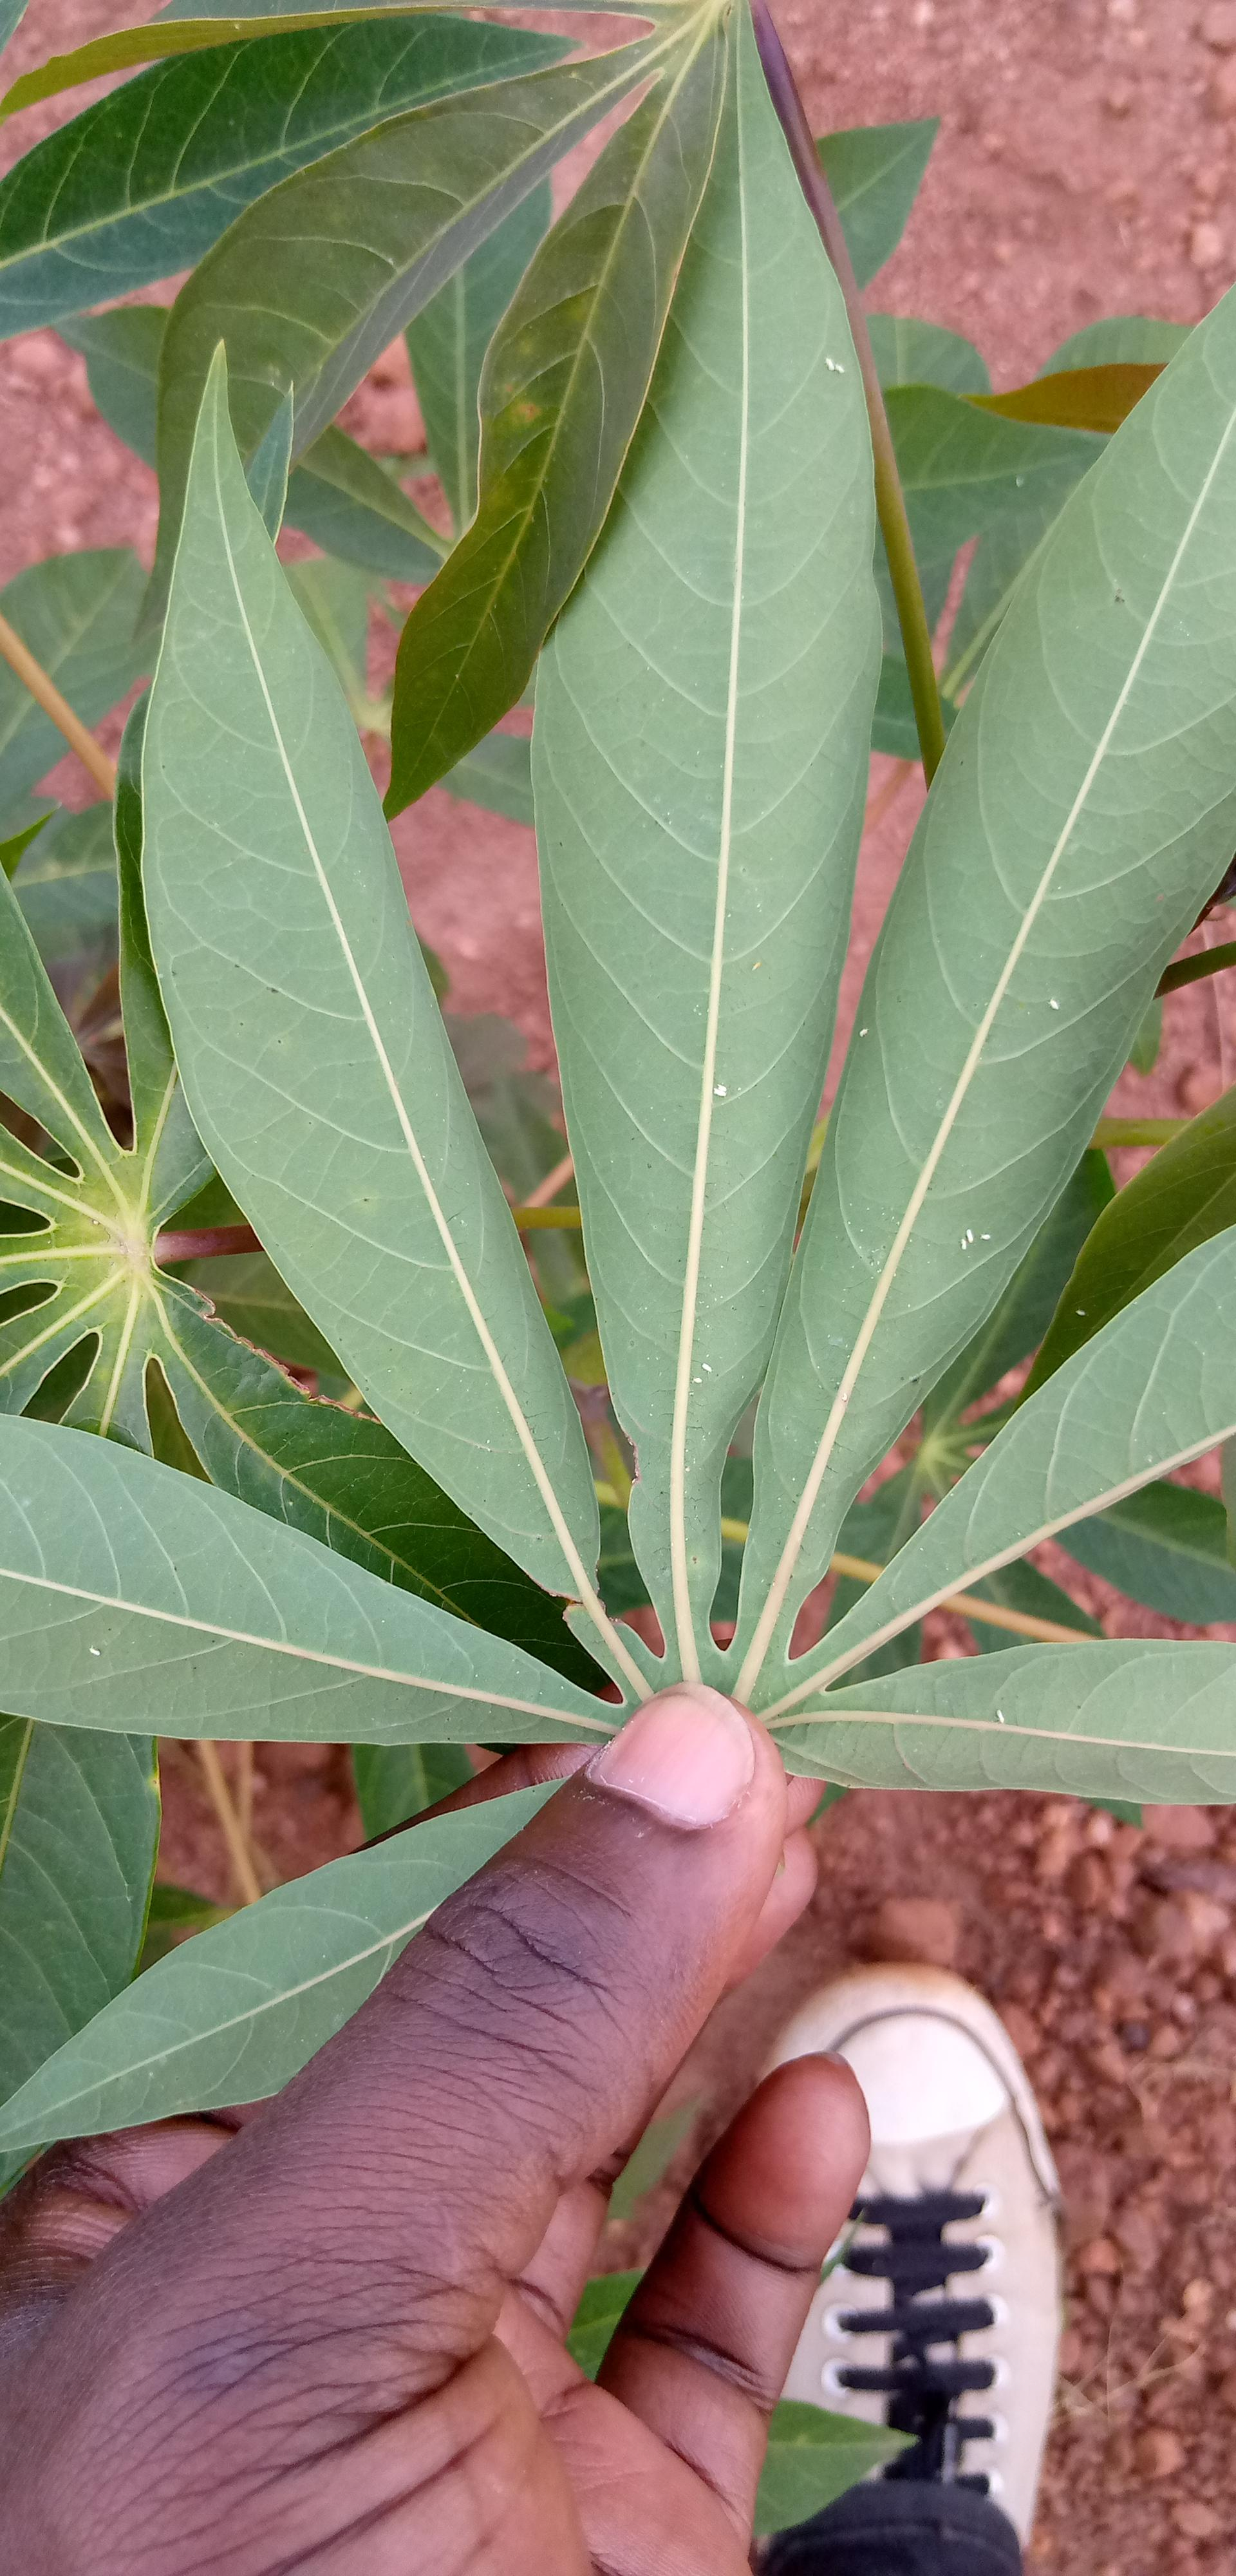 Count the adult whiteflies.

12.